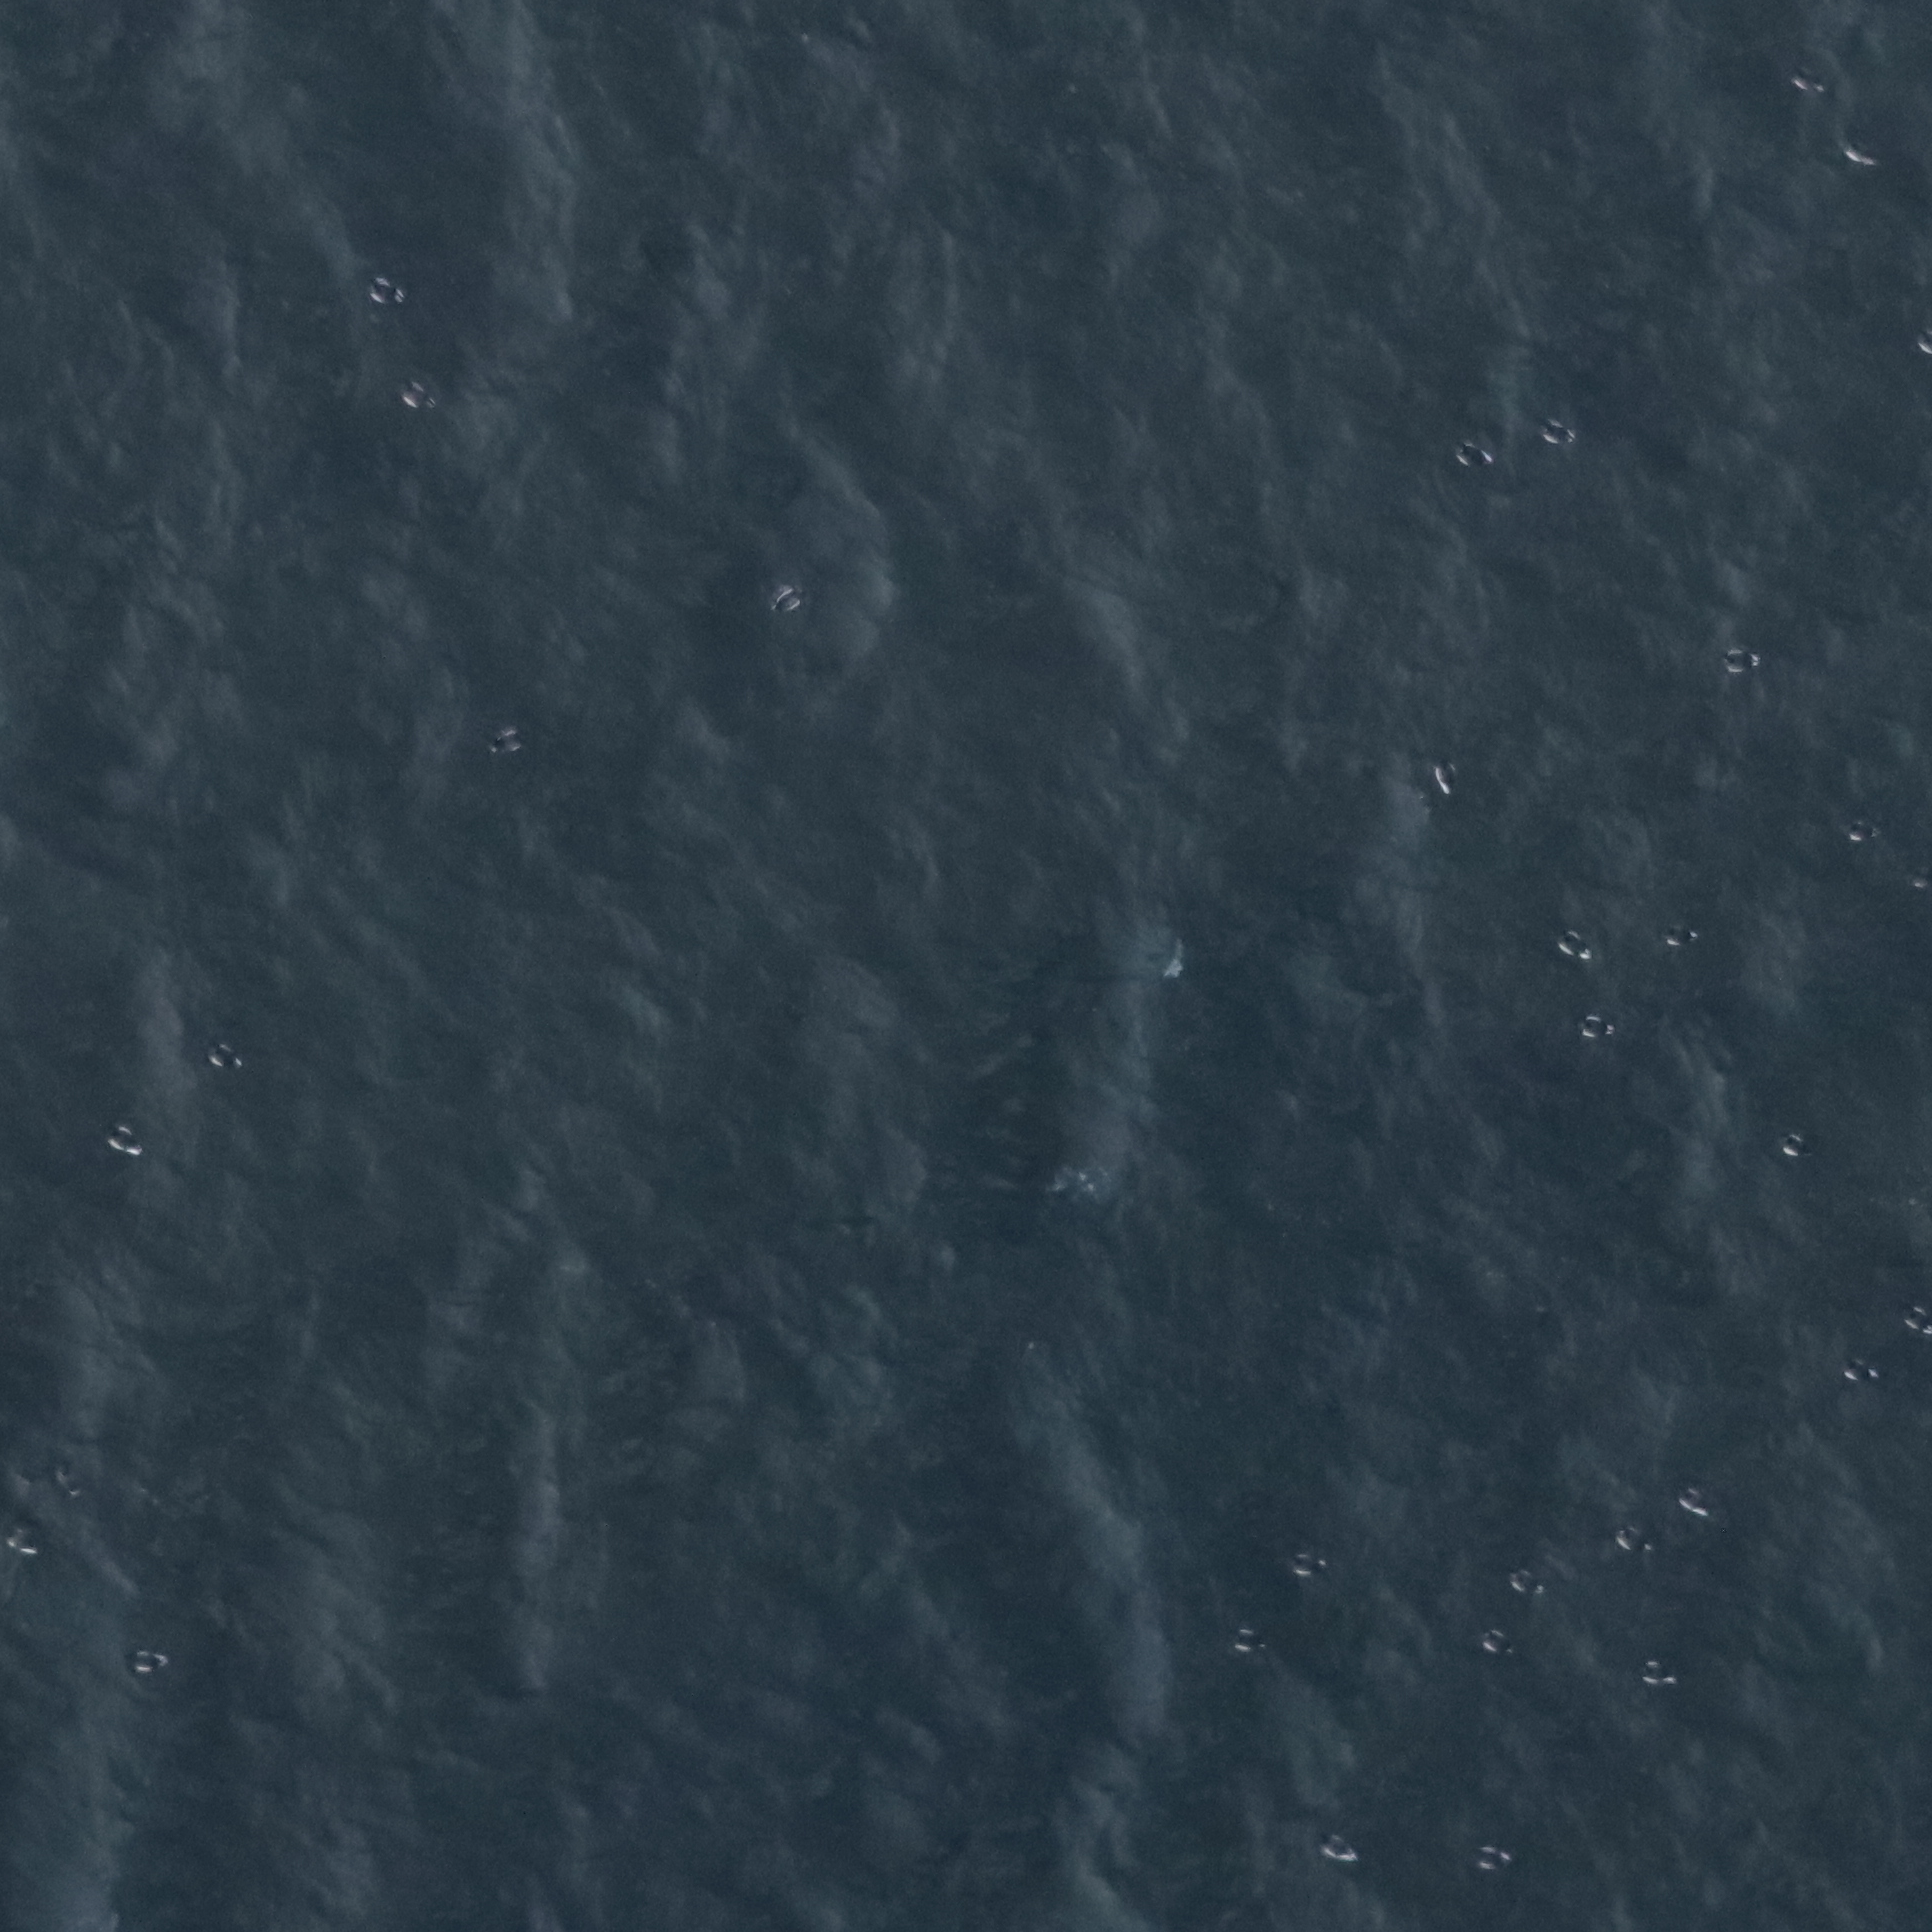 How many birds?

32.